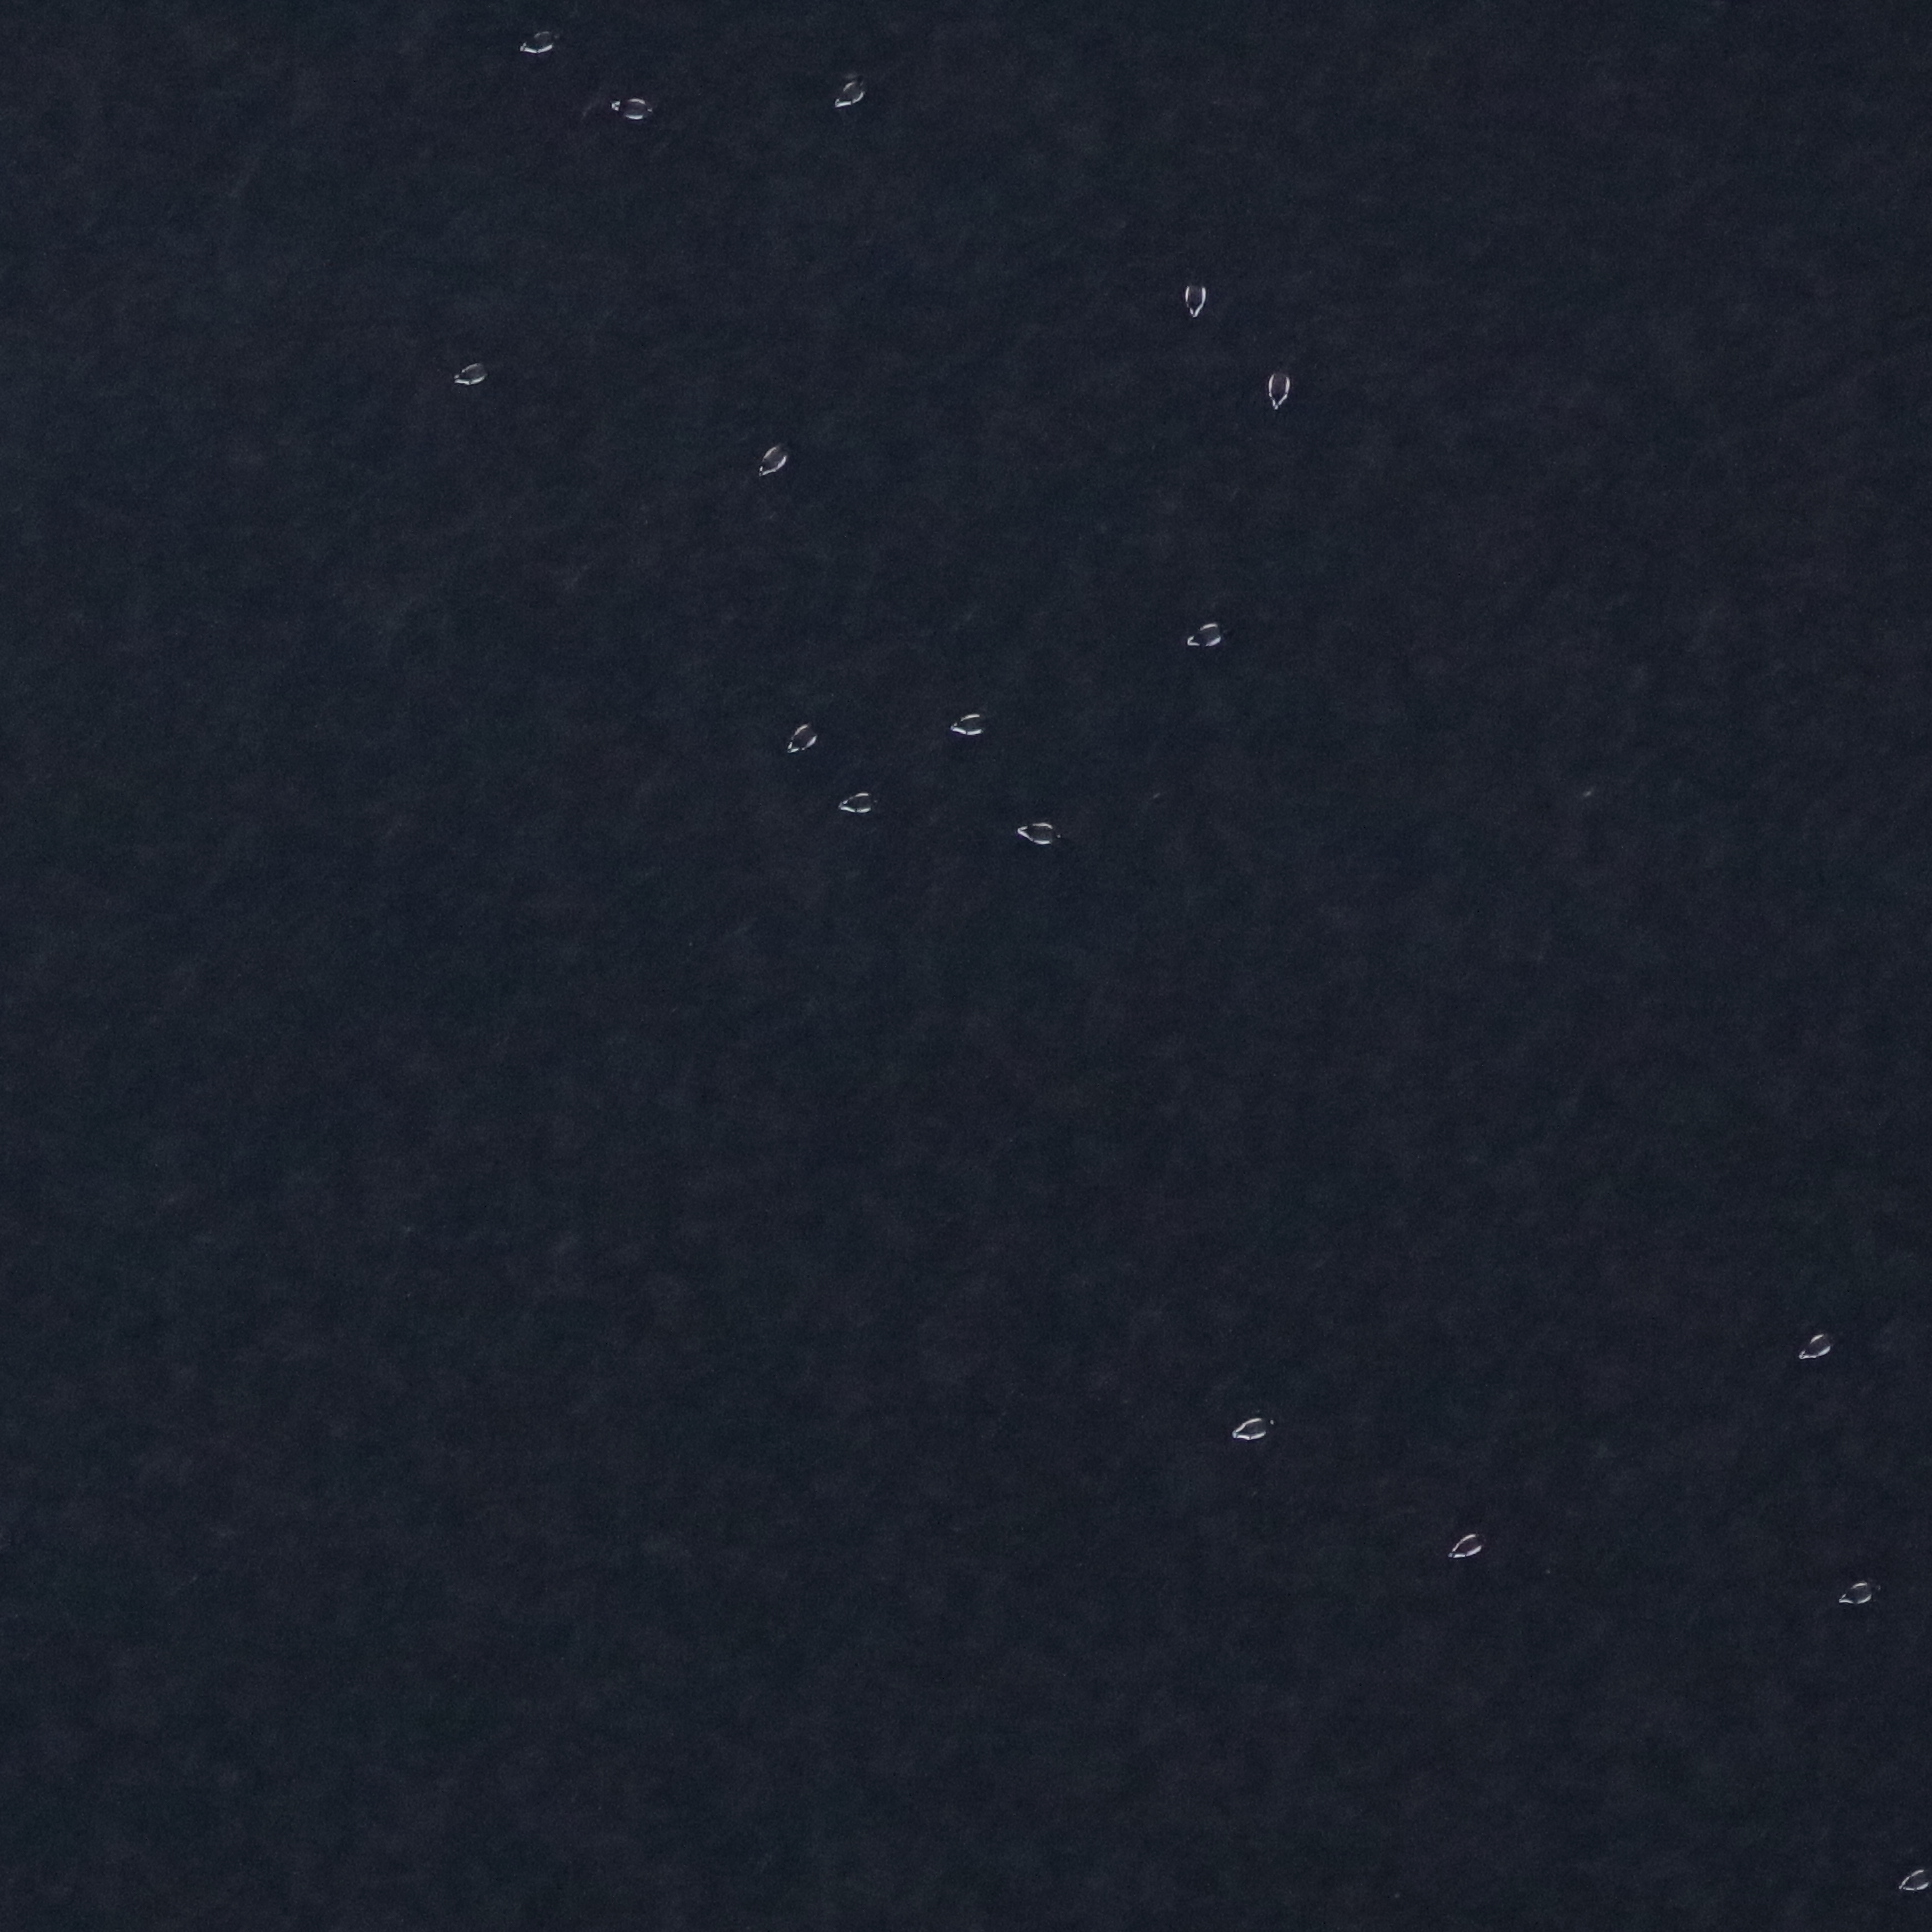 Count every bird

17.